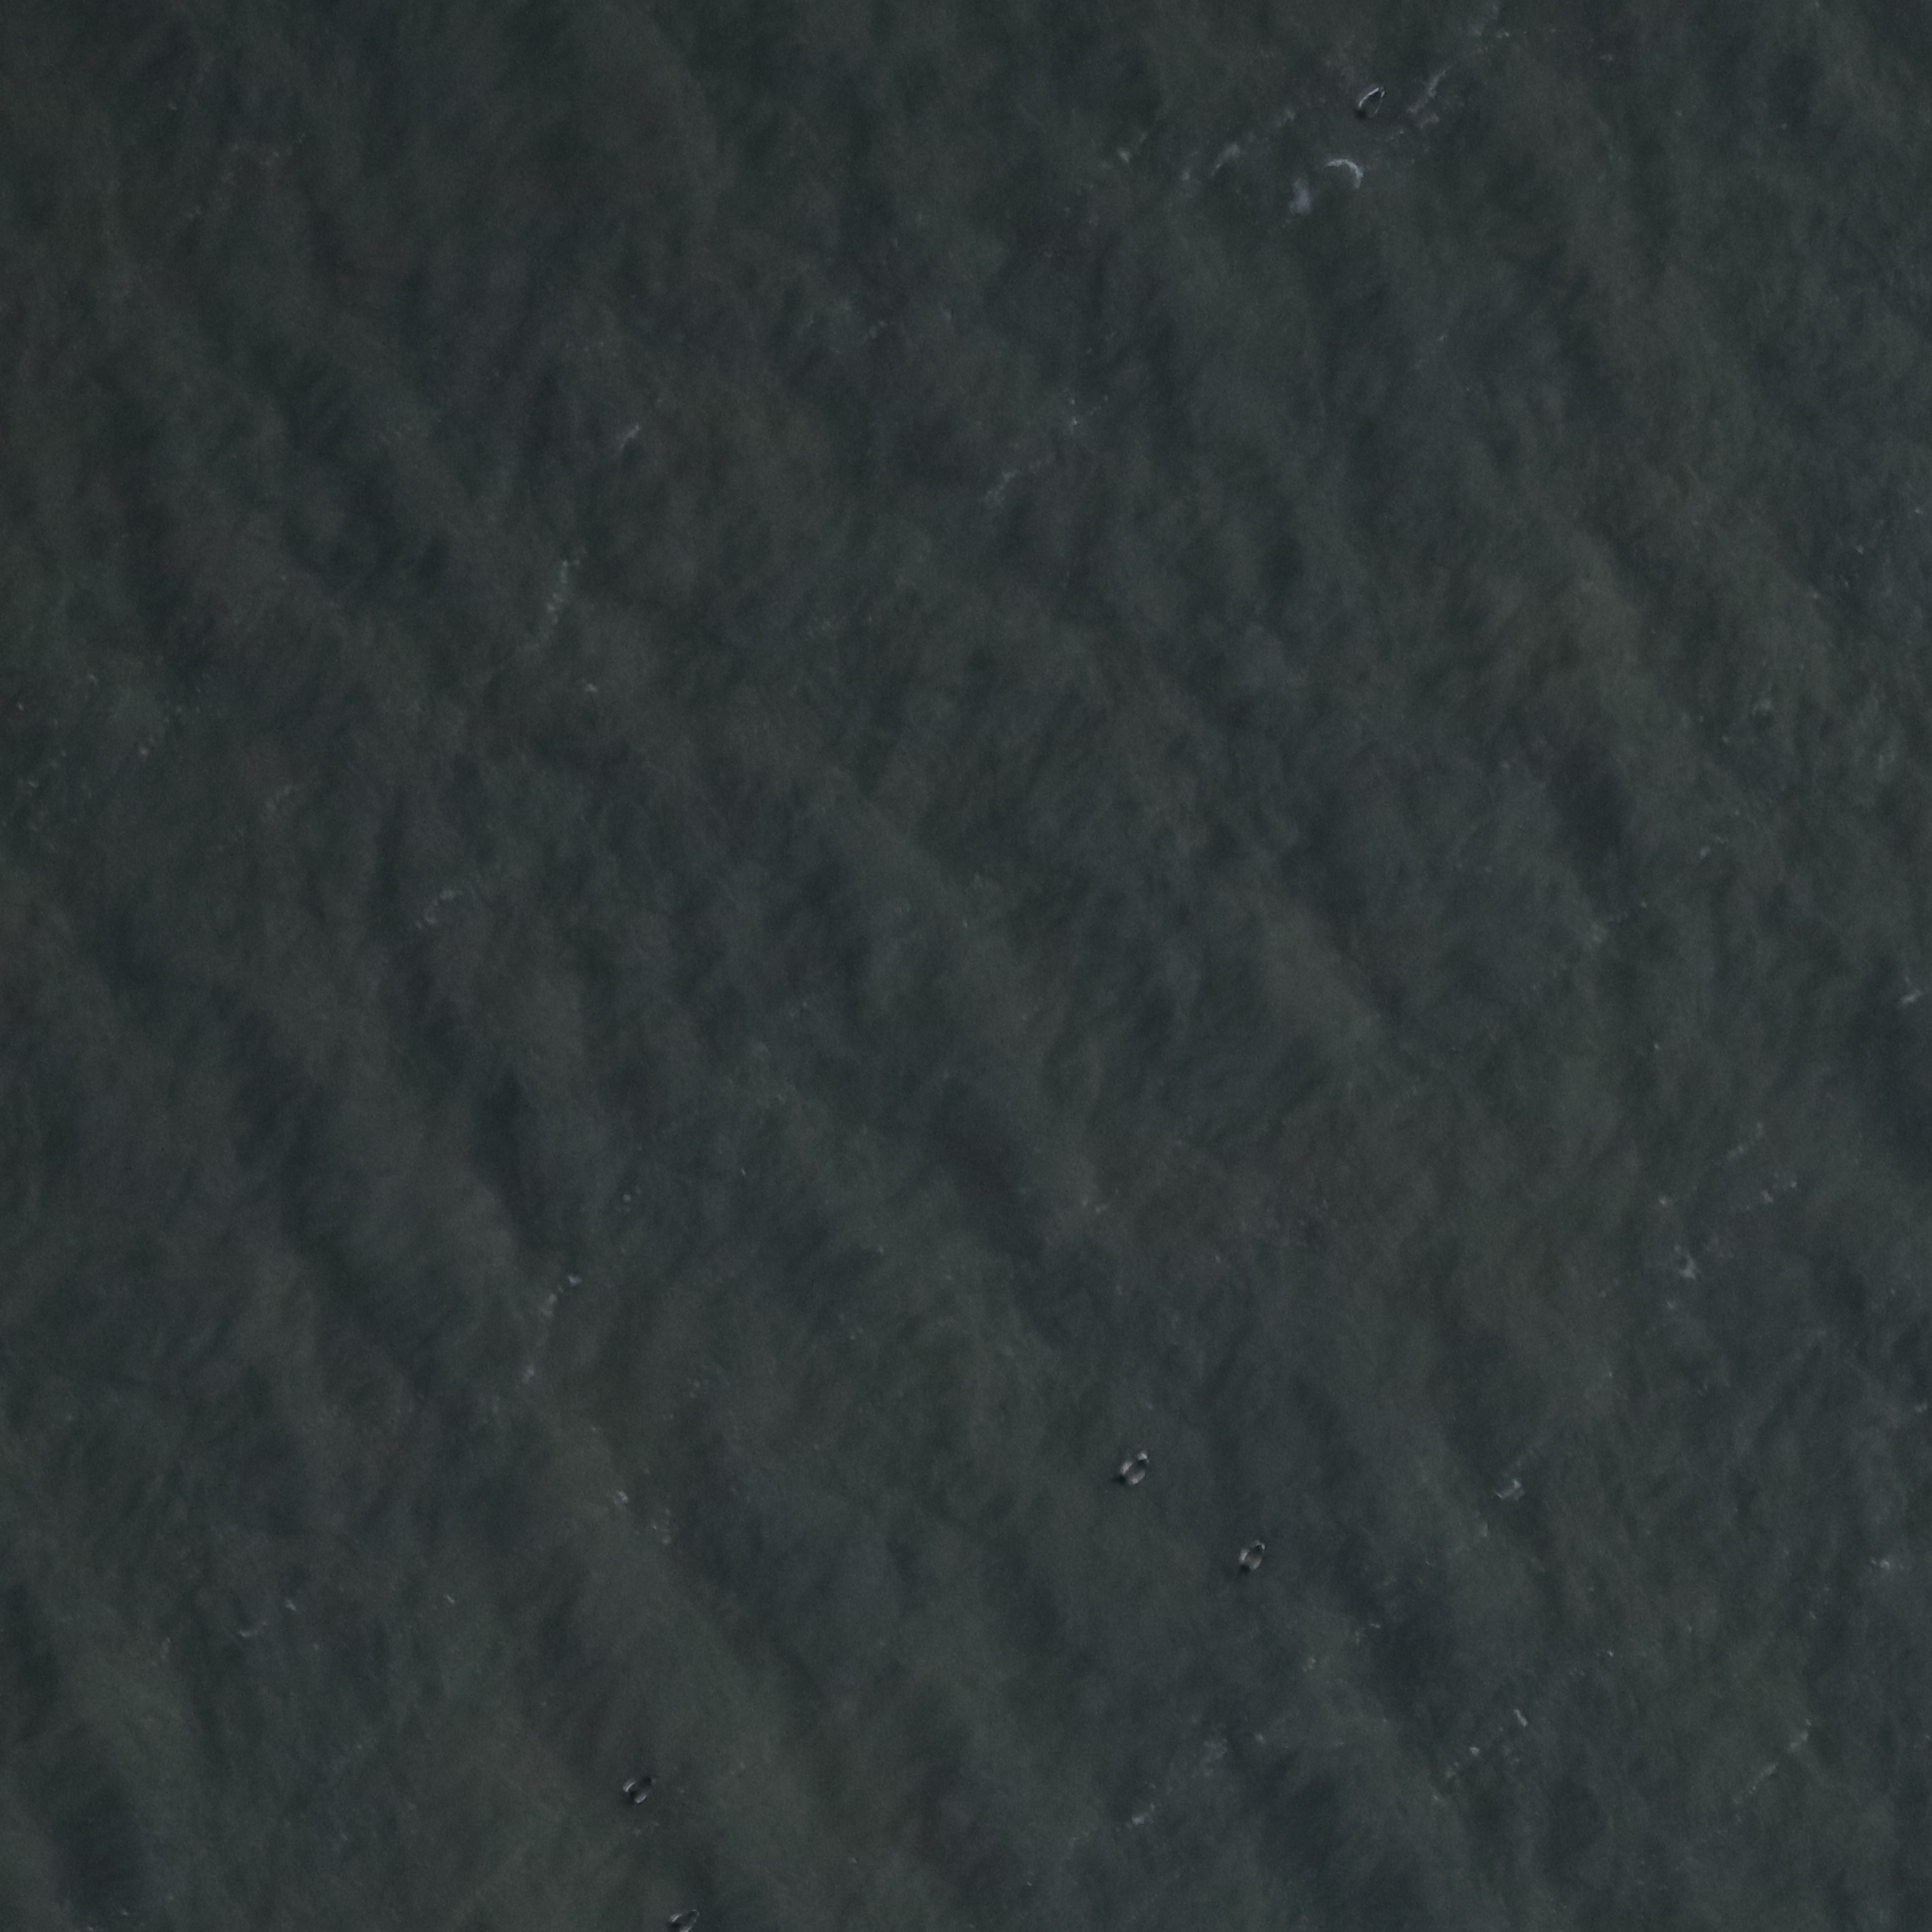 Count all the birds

5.